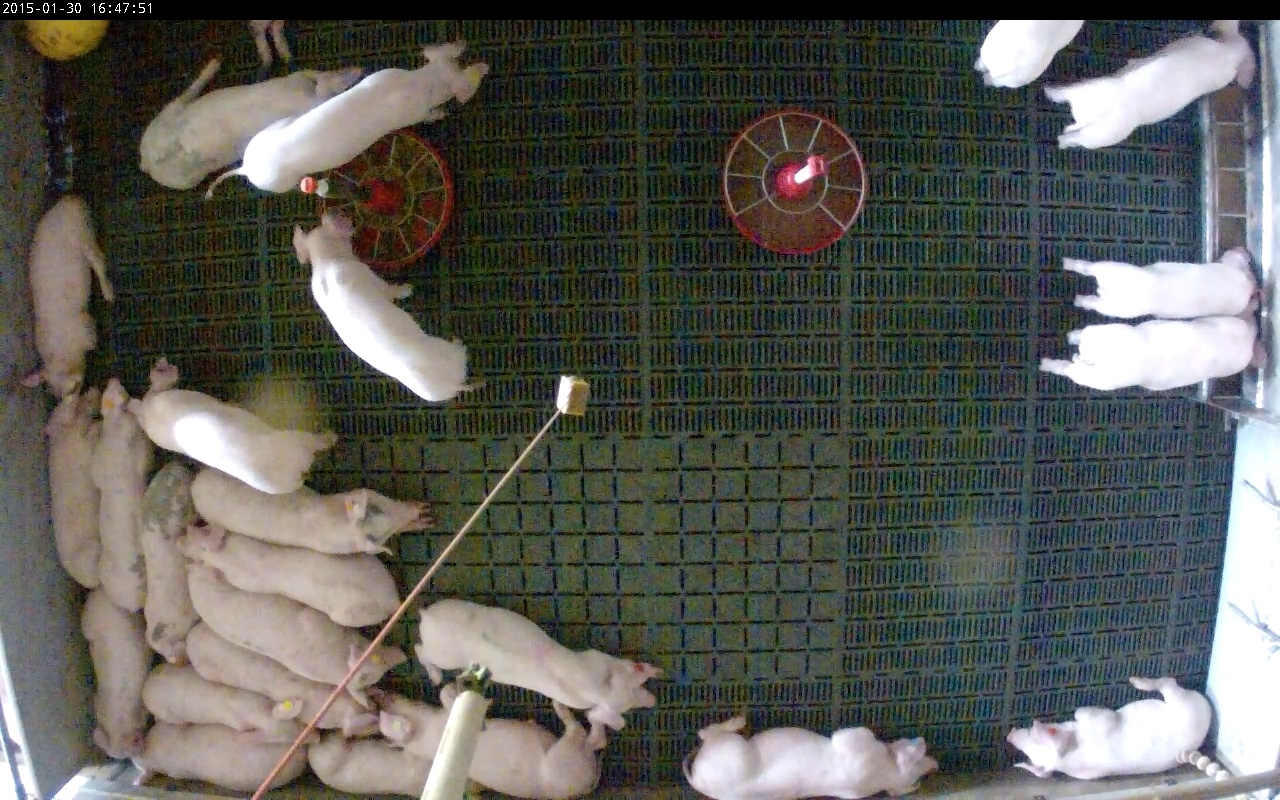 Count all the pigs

24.